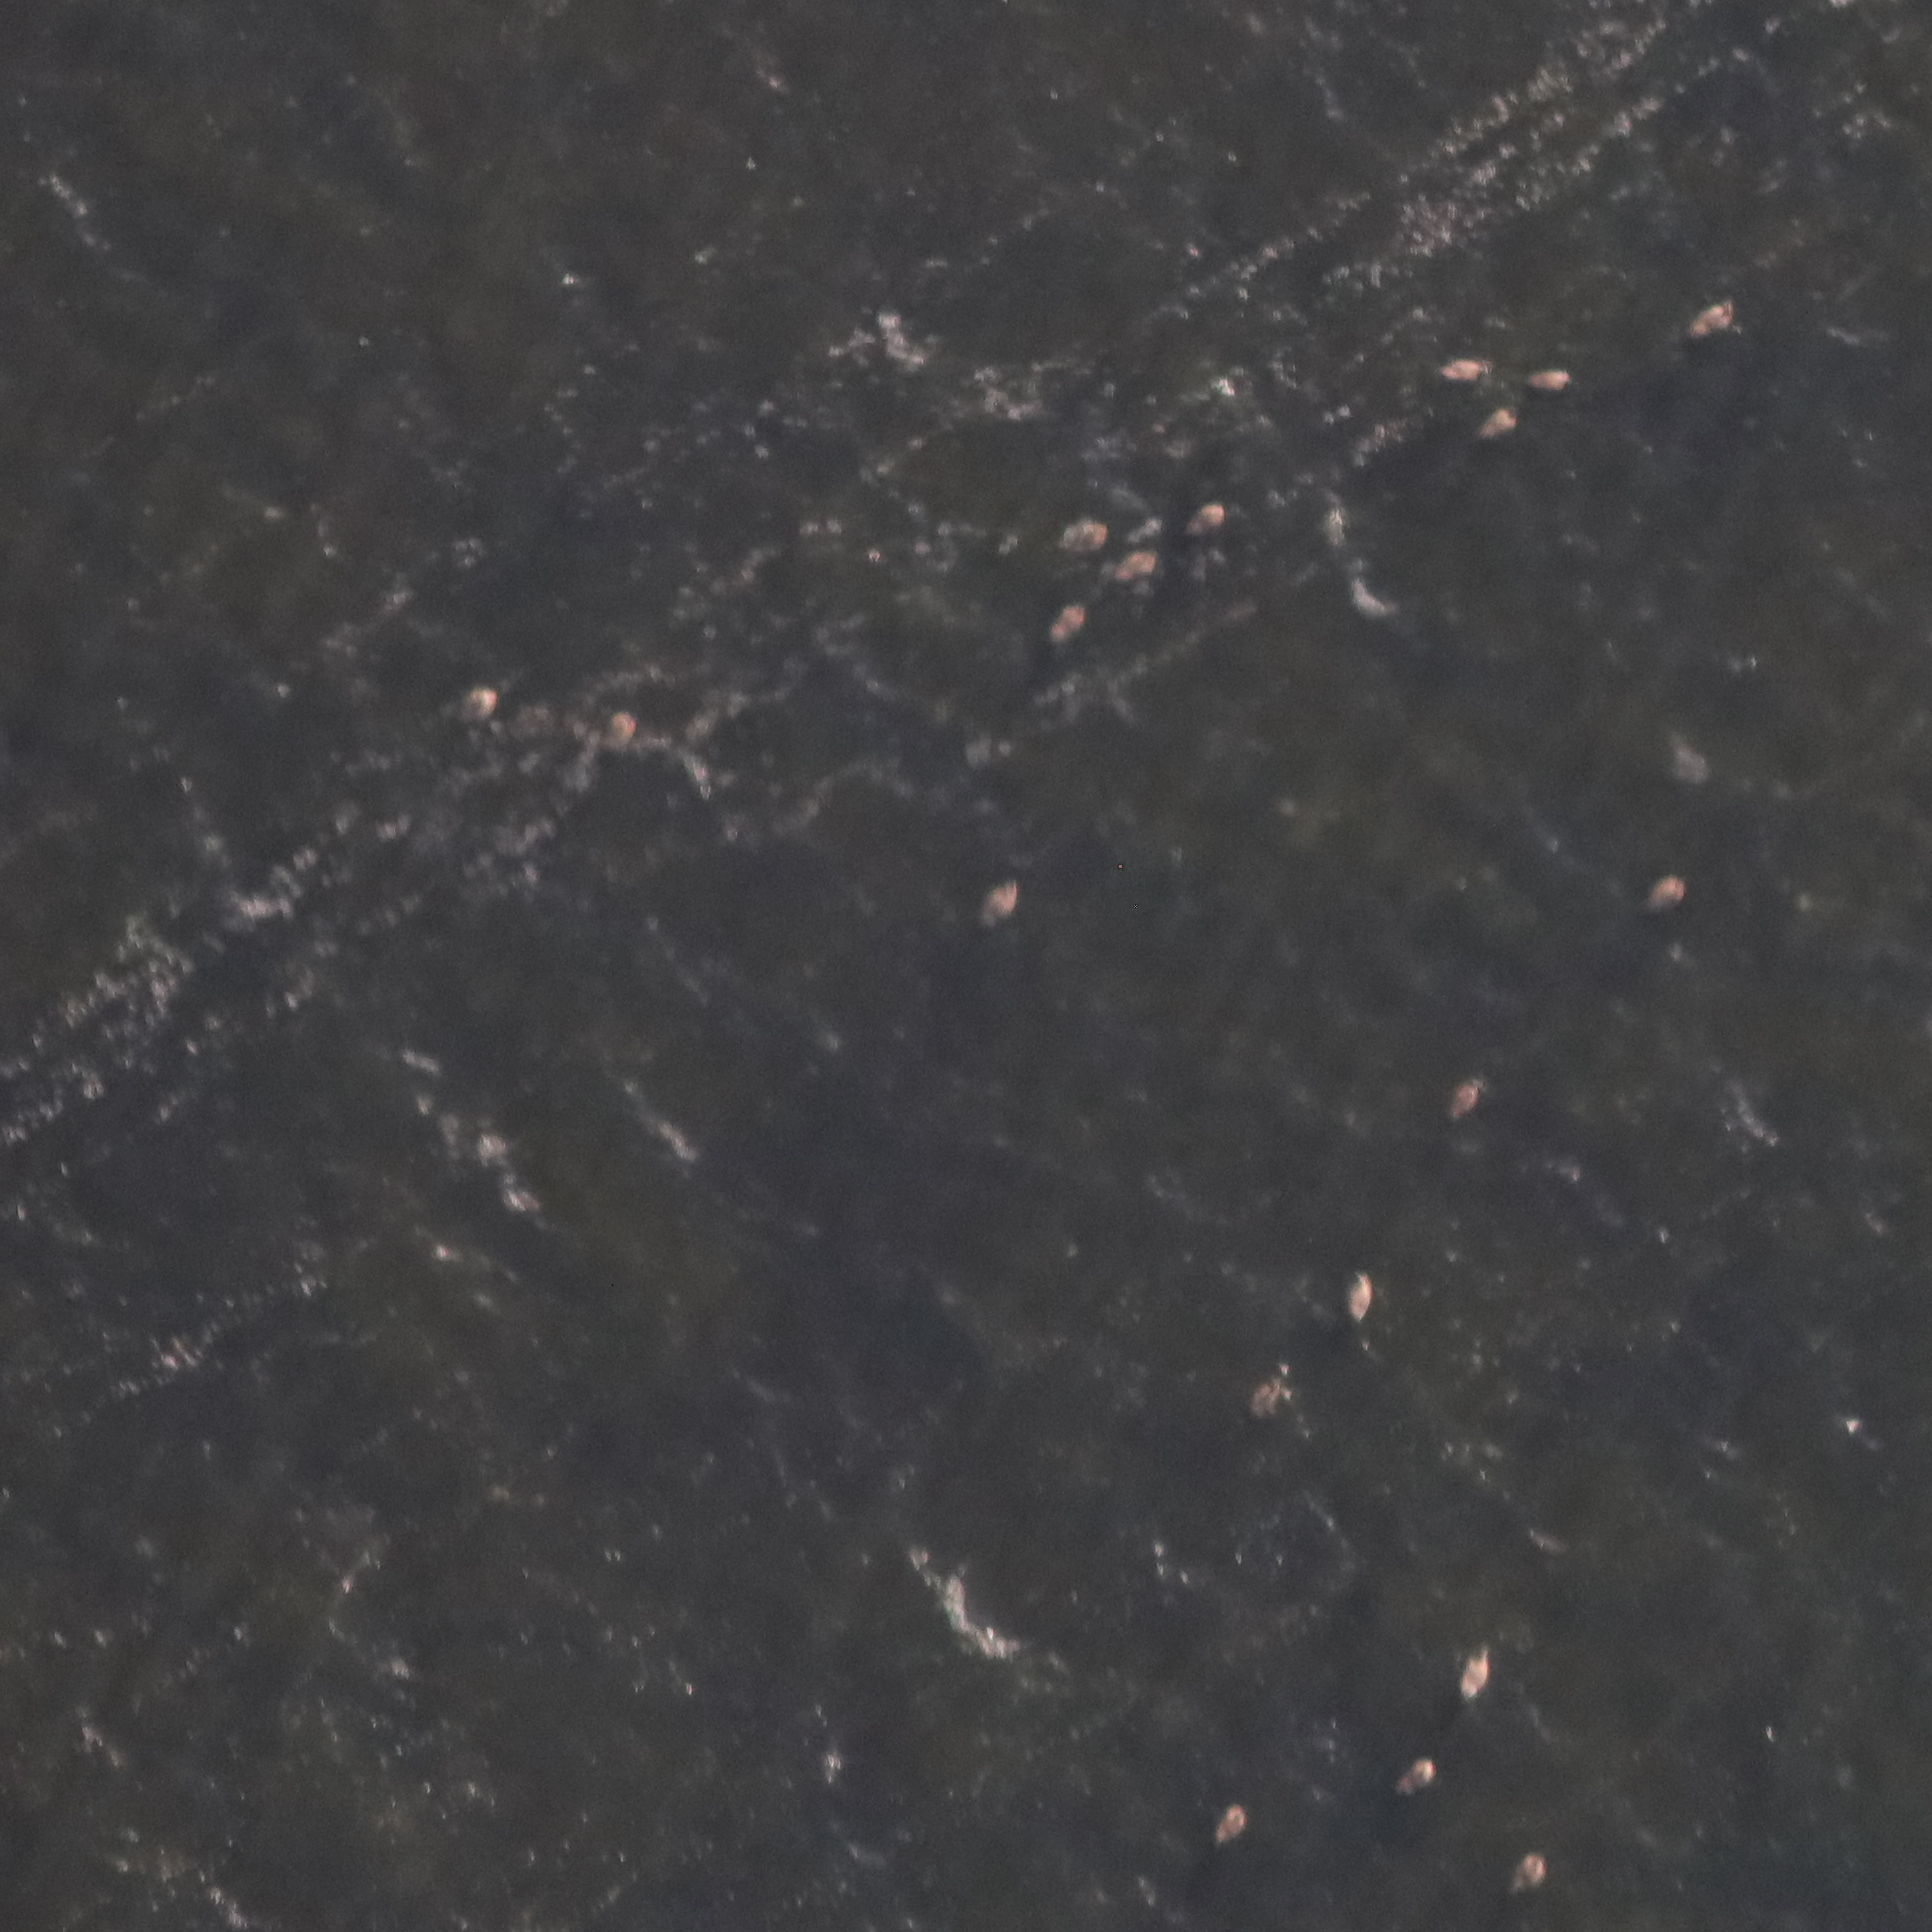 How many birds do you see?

19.